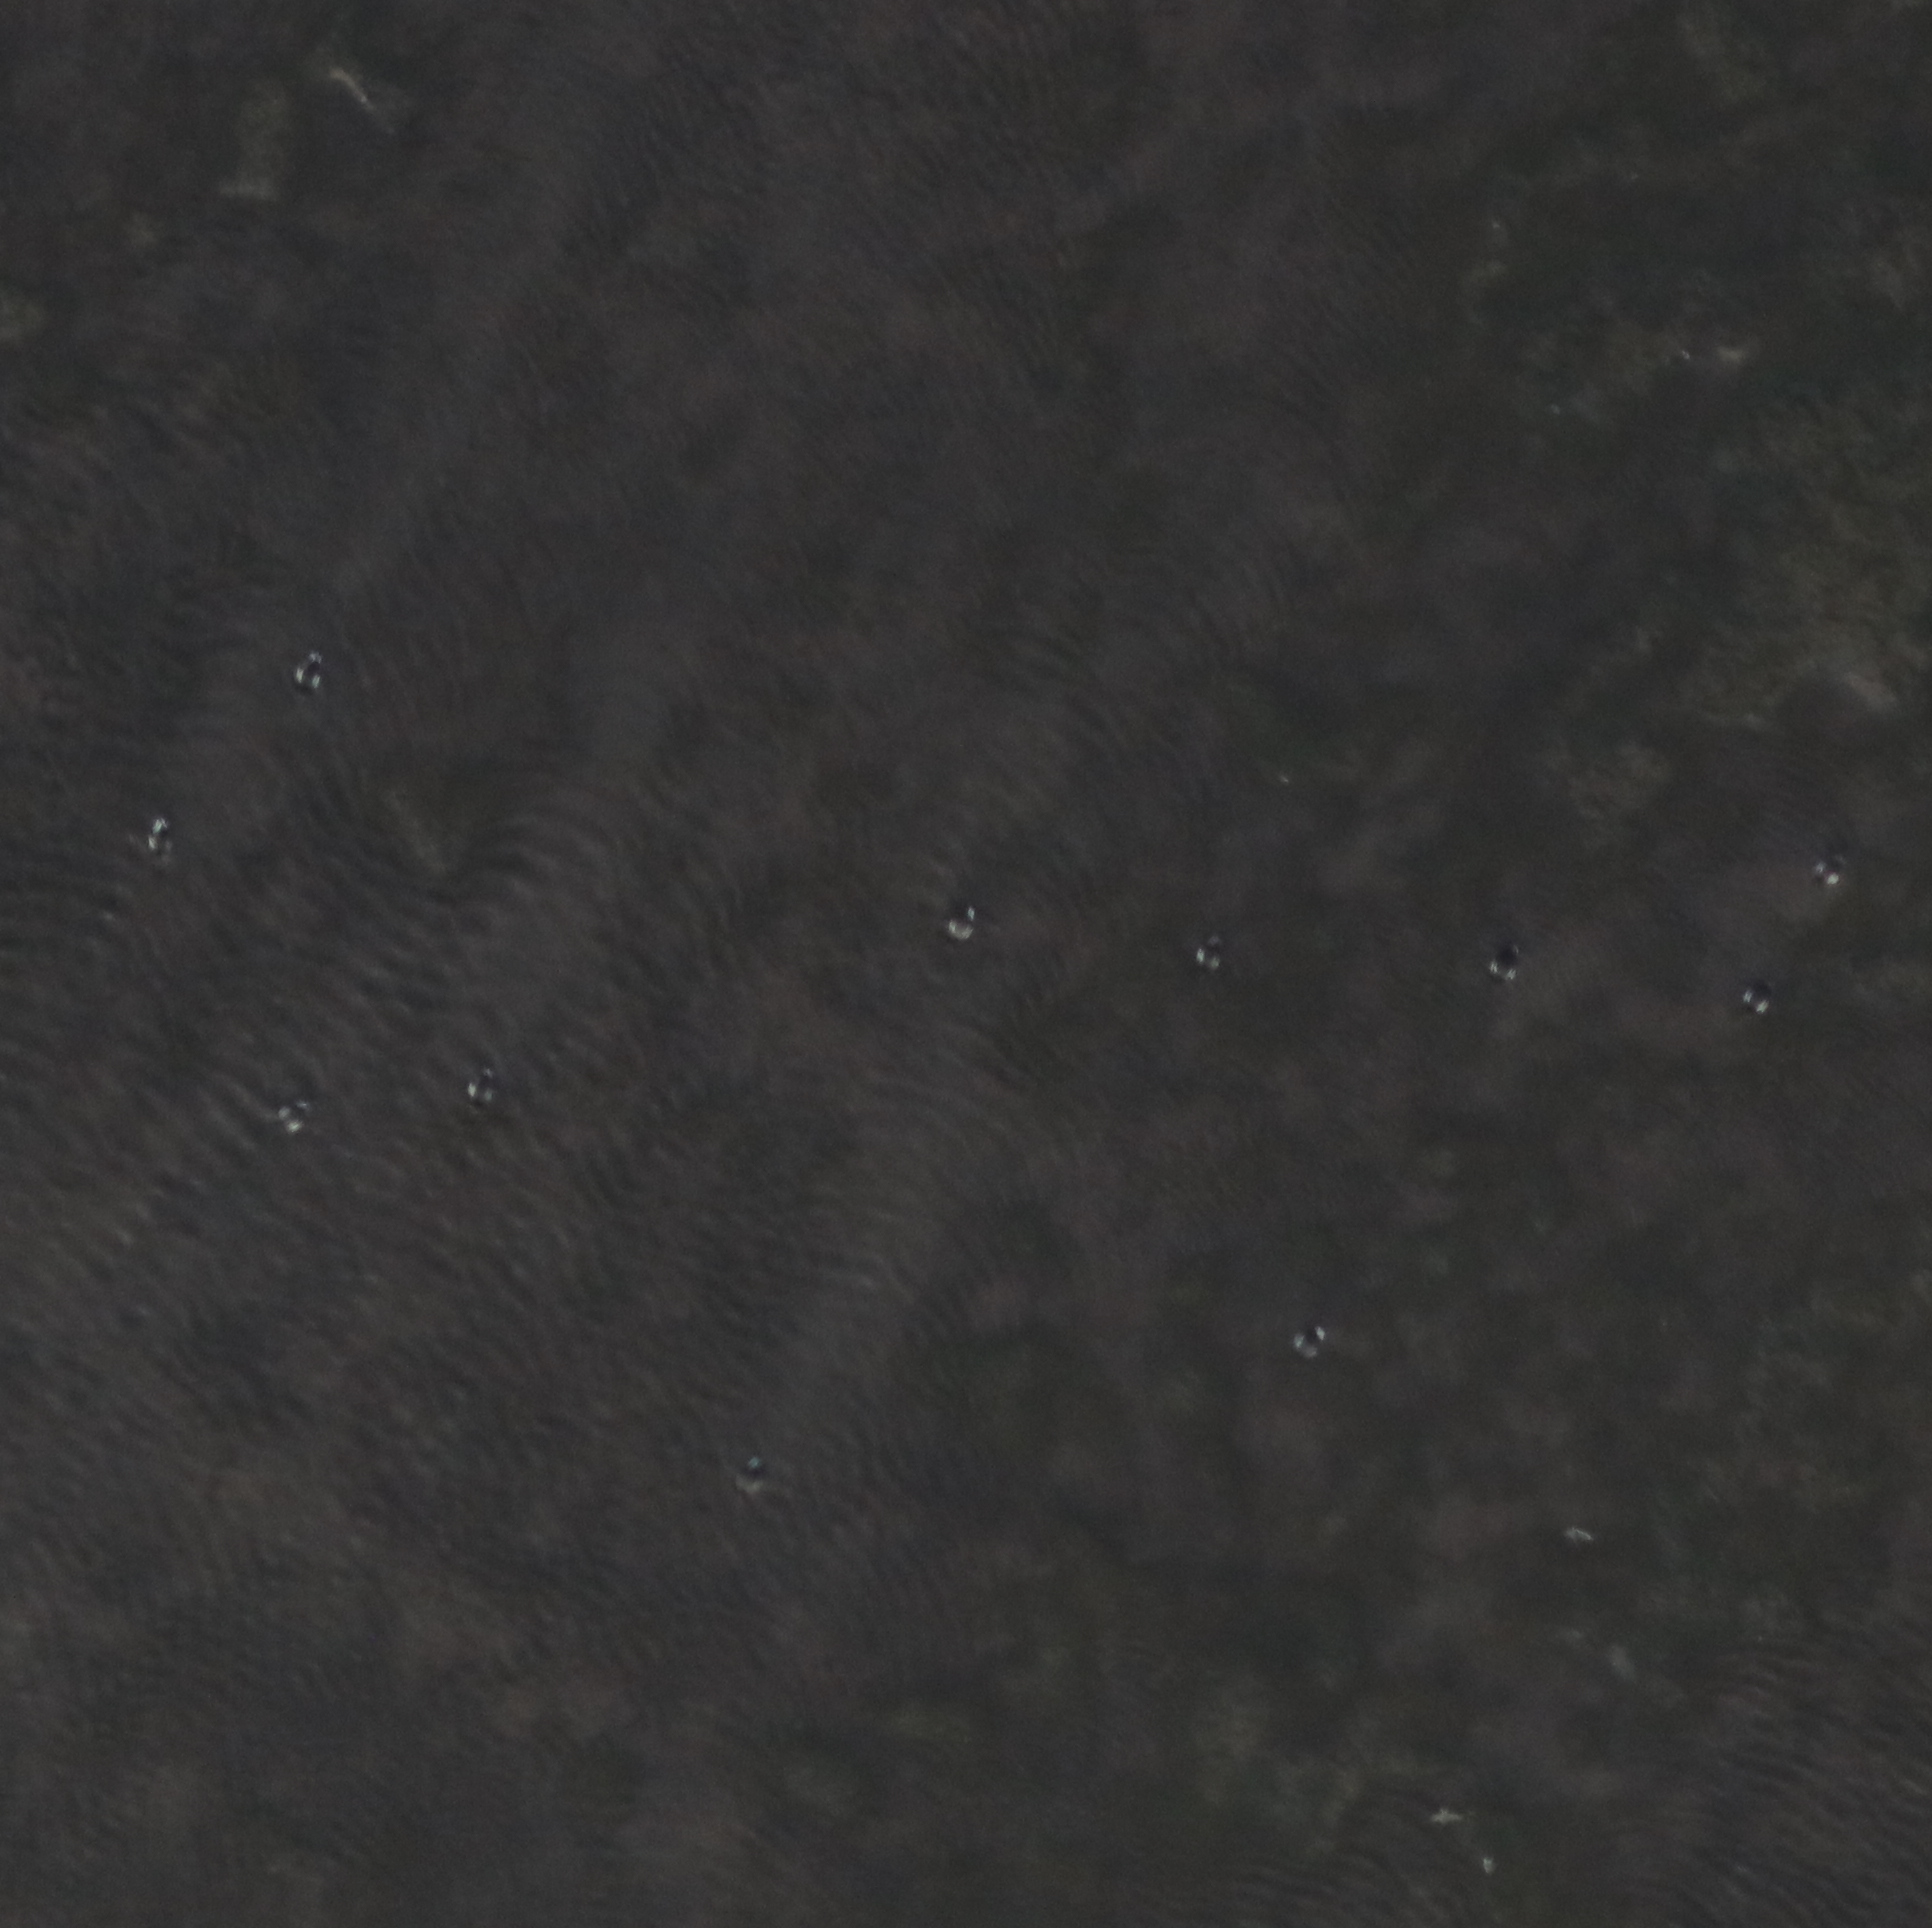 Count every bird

13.